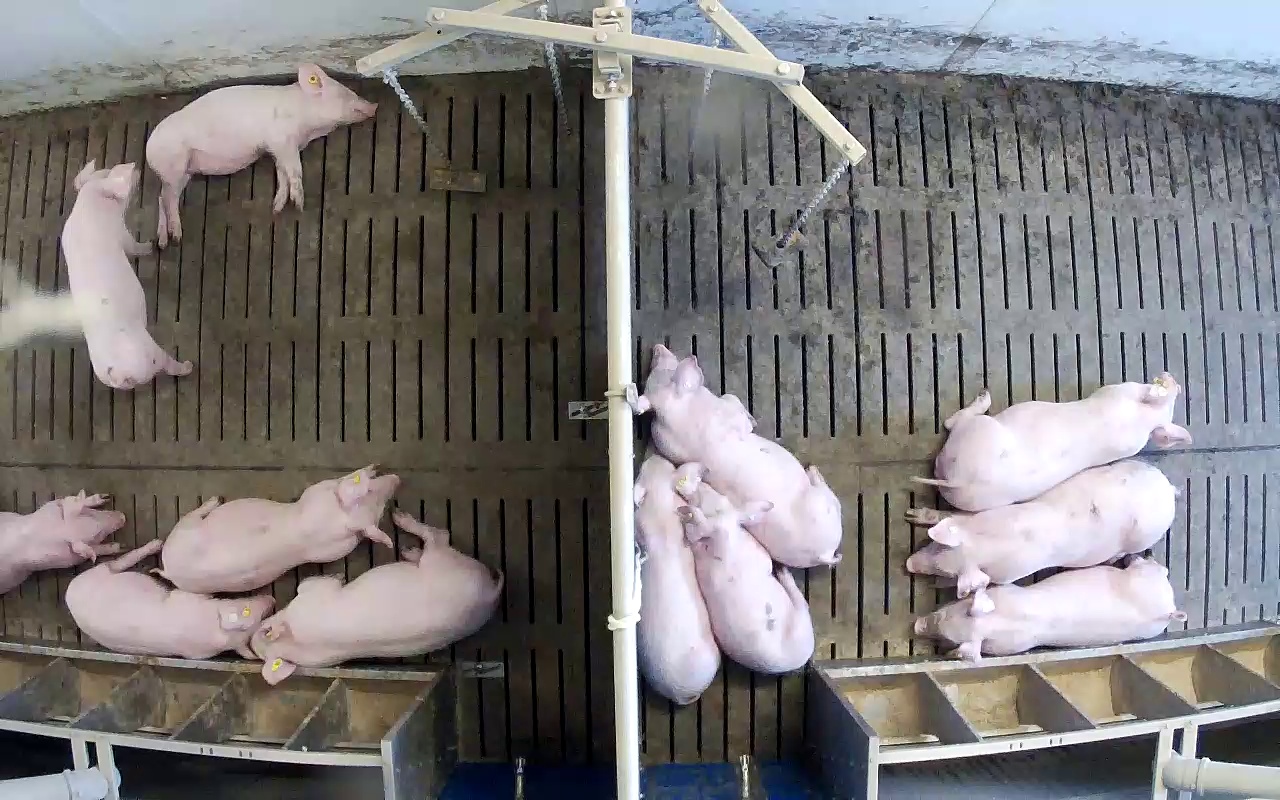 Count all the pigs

12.